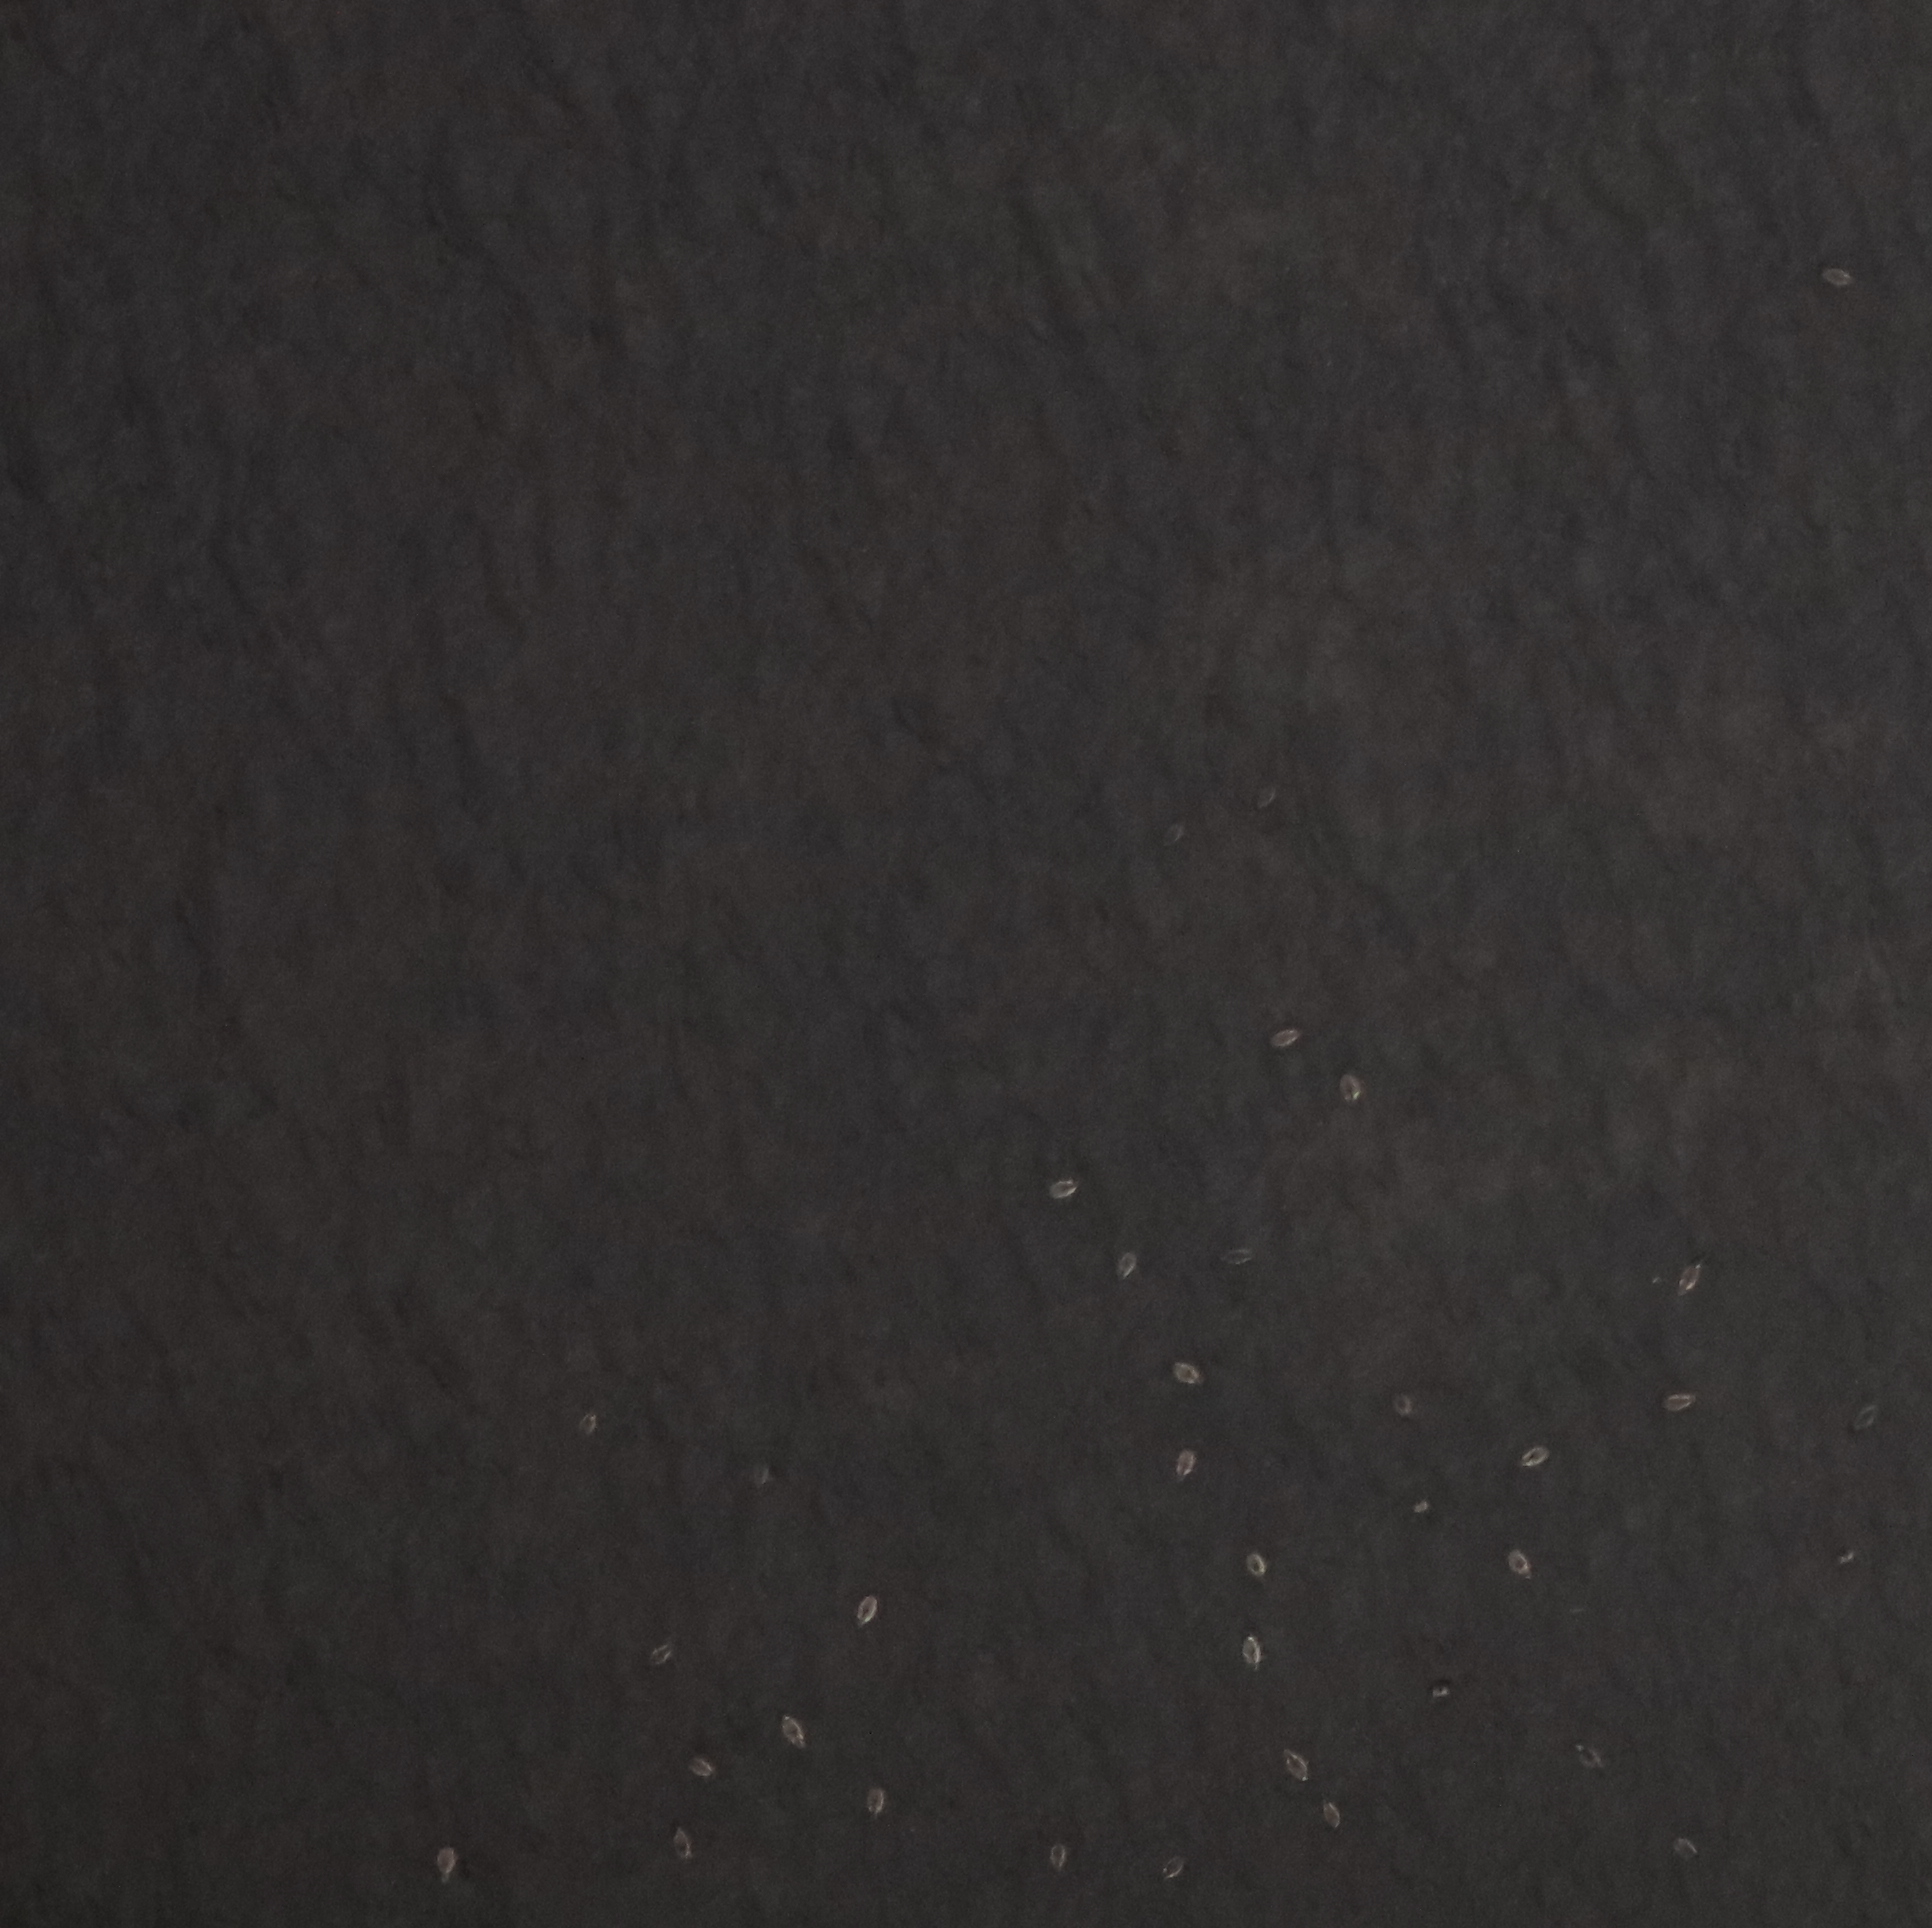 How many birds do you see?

36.